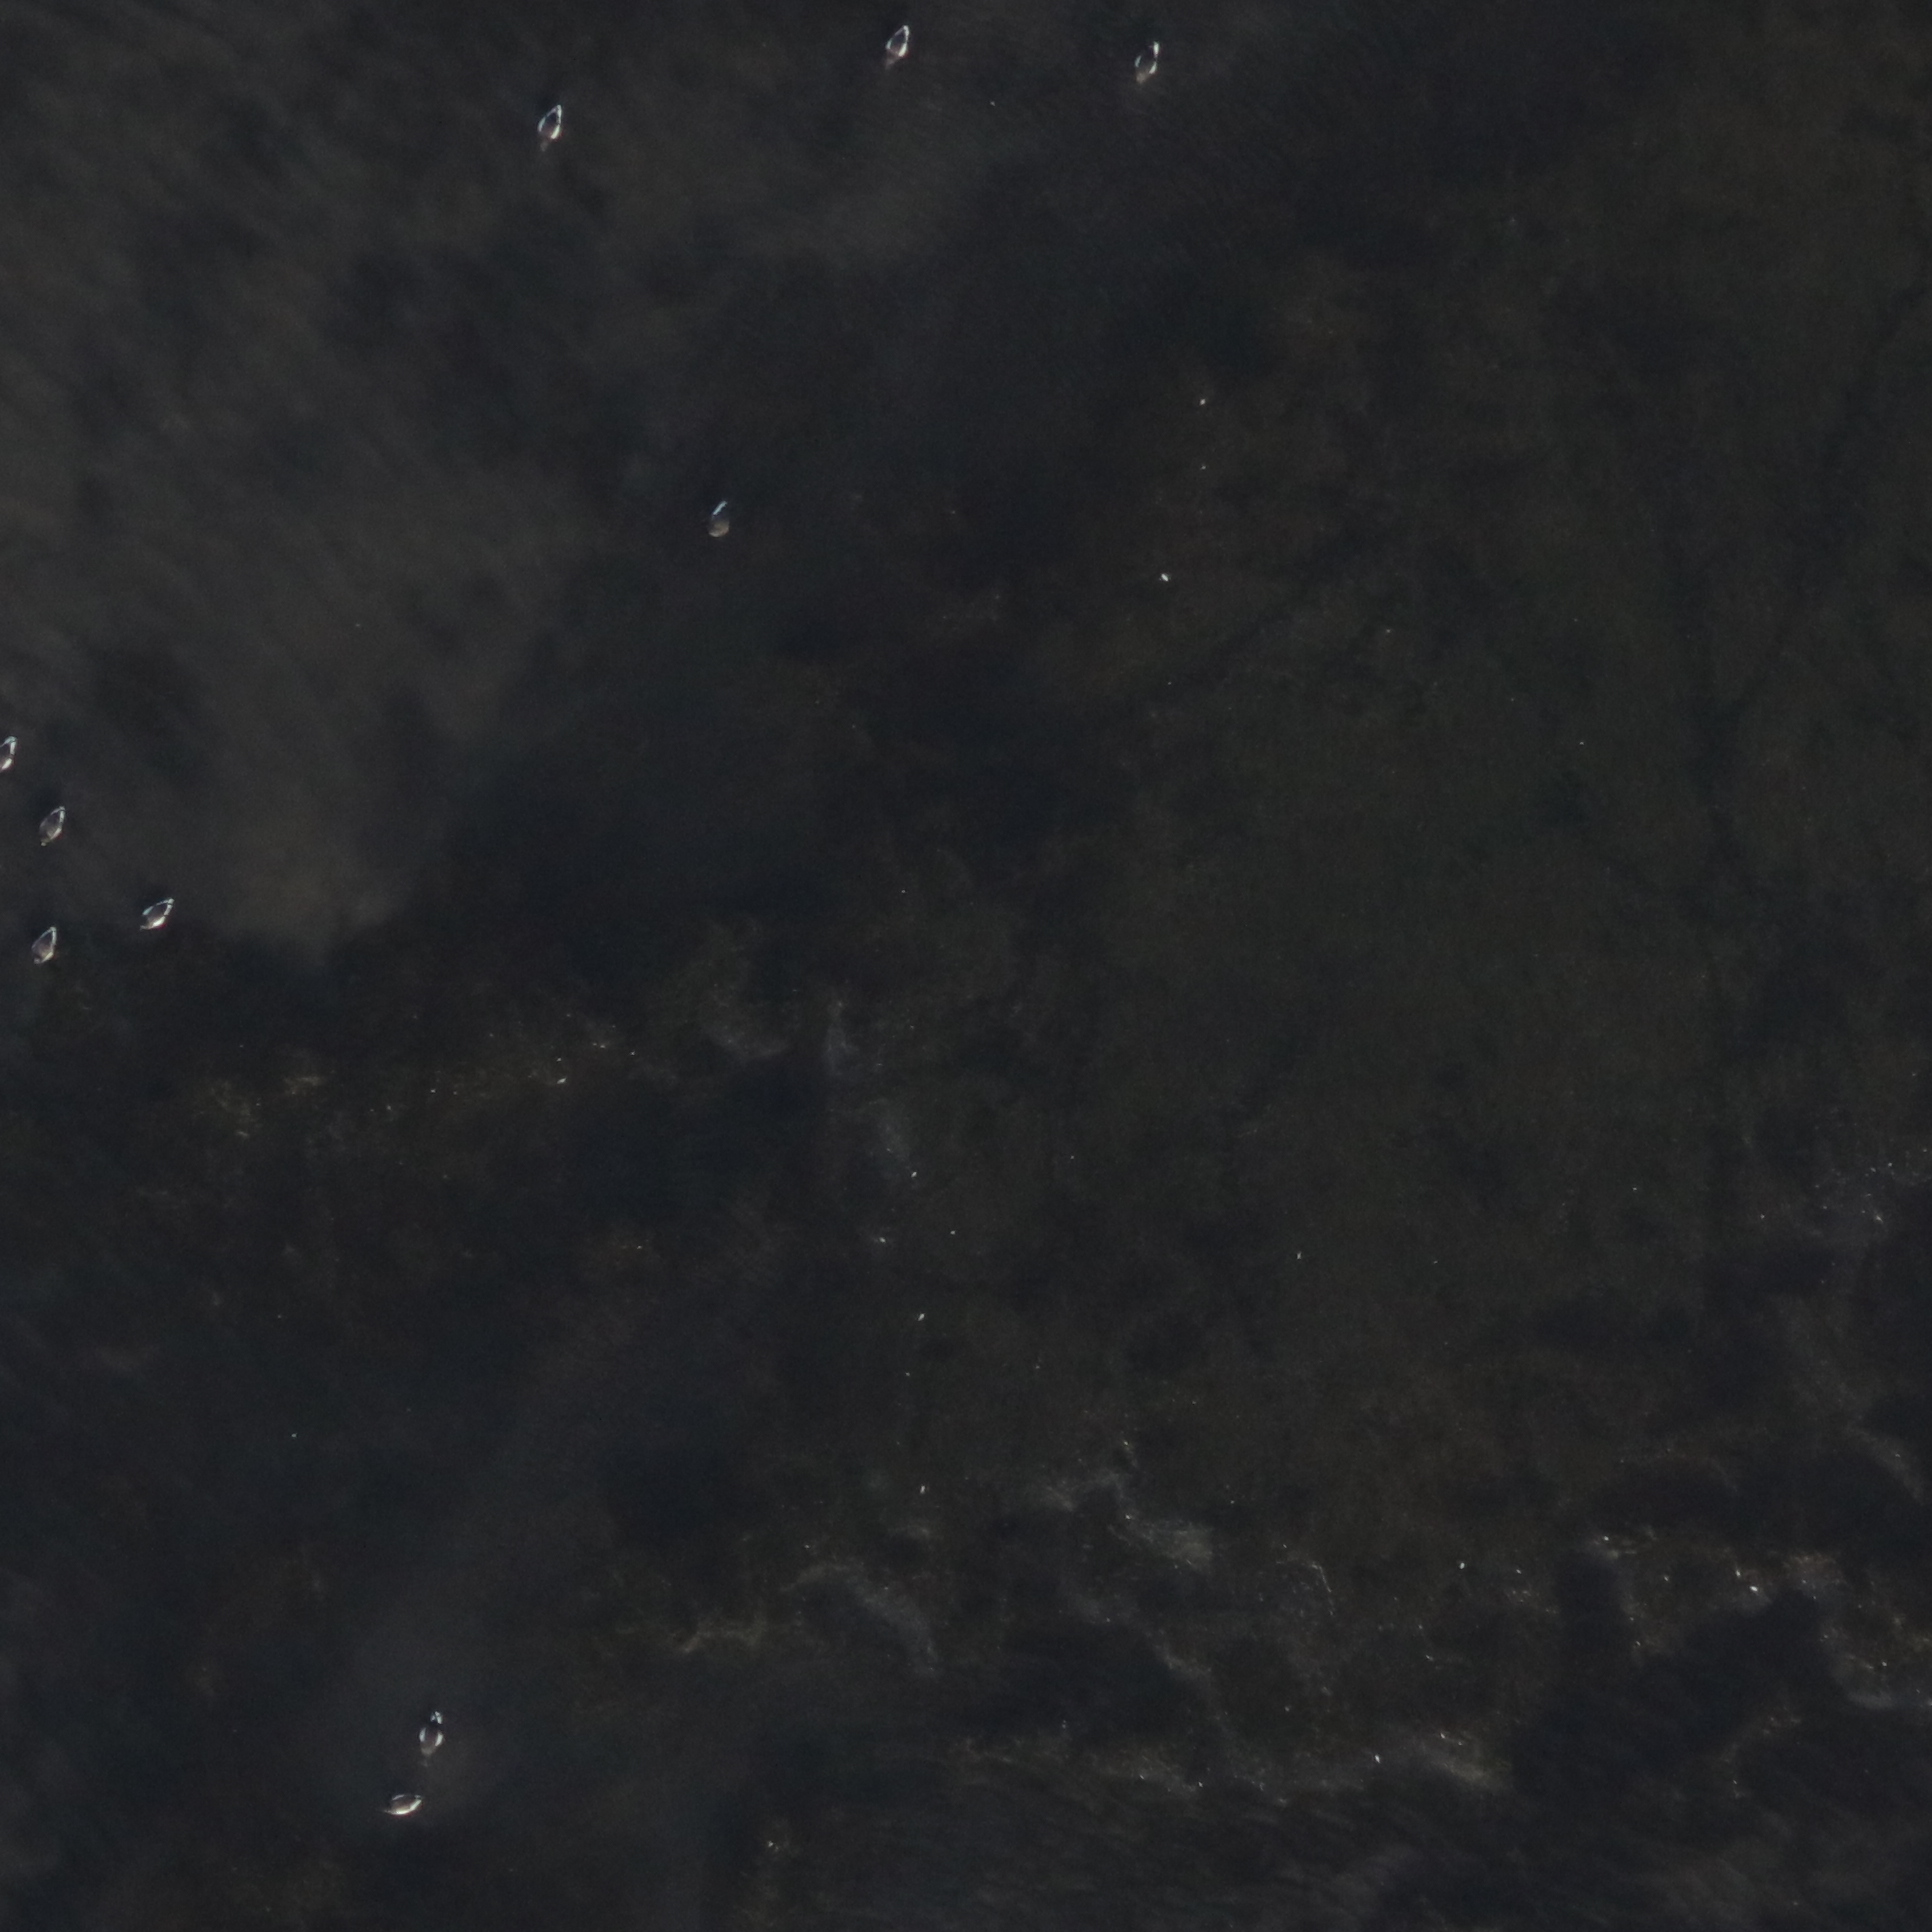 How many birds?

10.